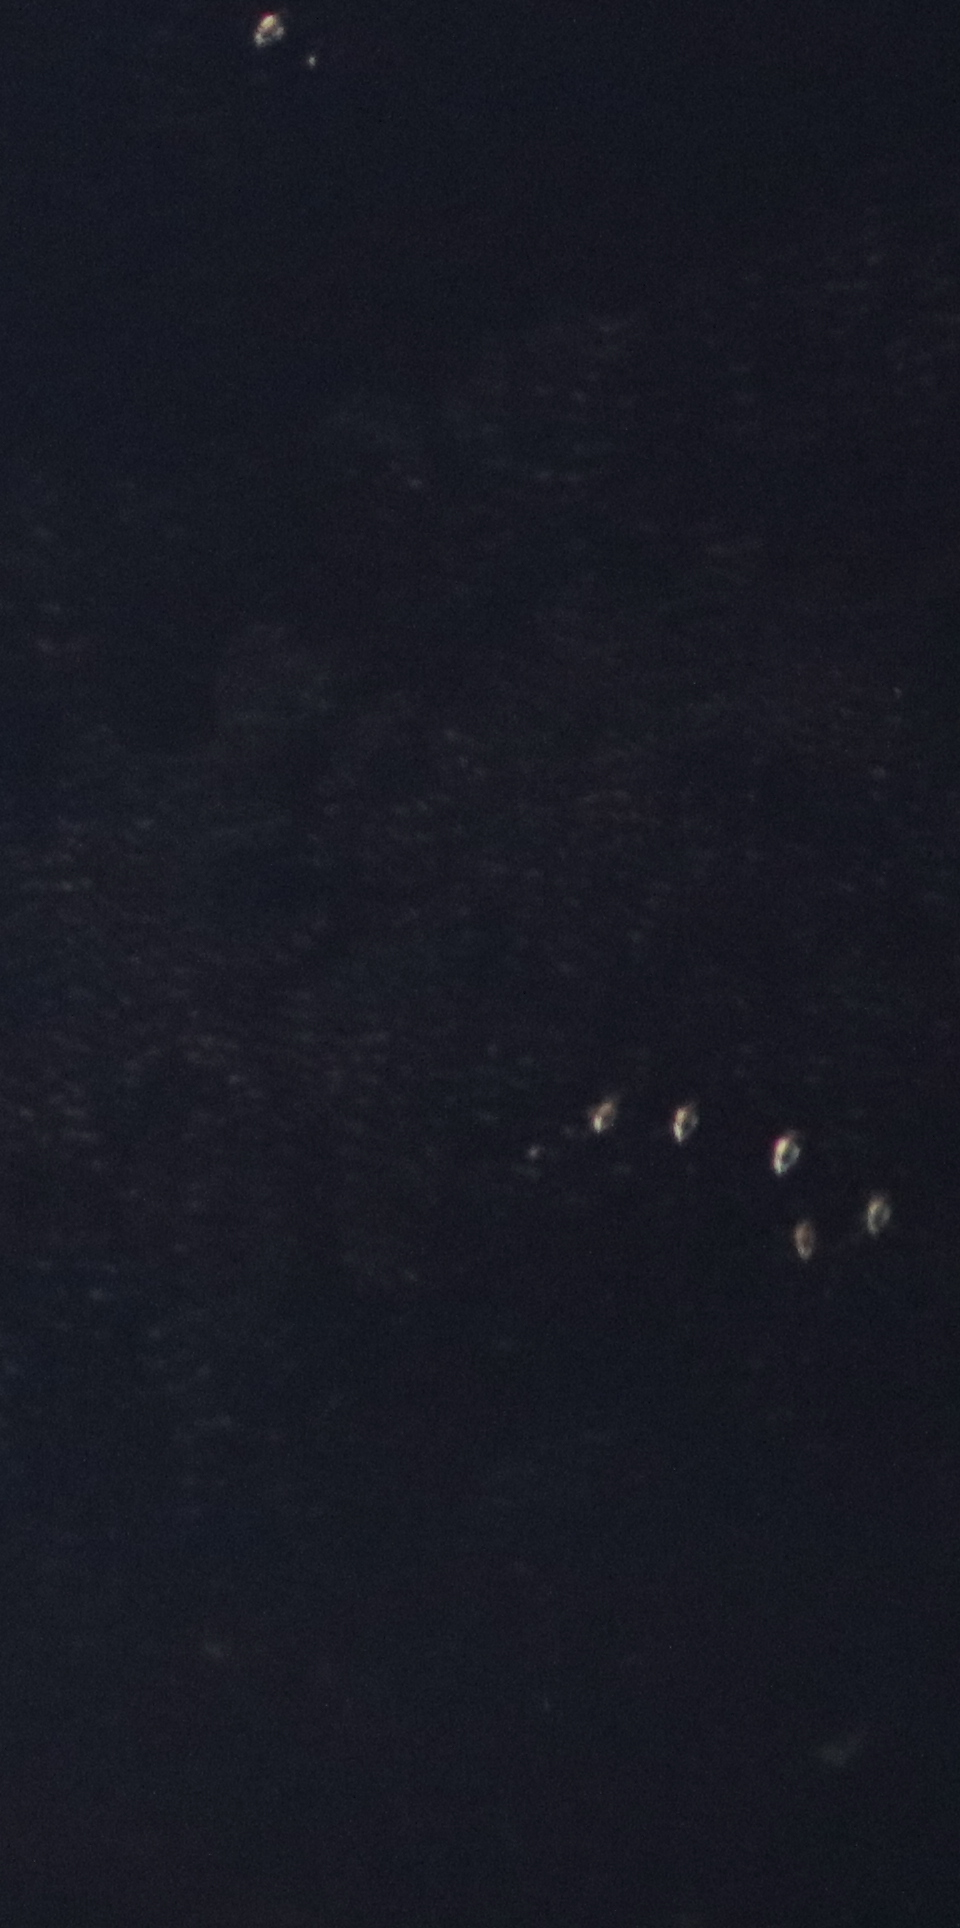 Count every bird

6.